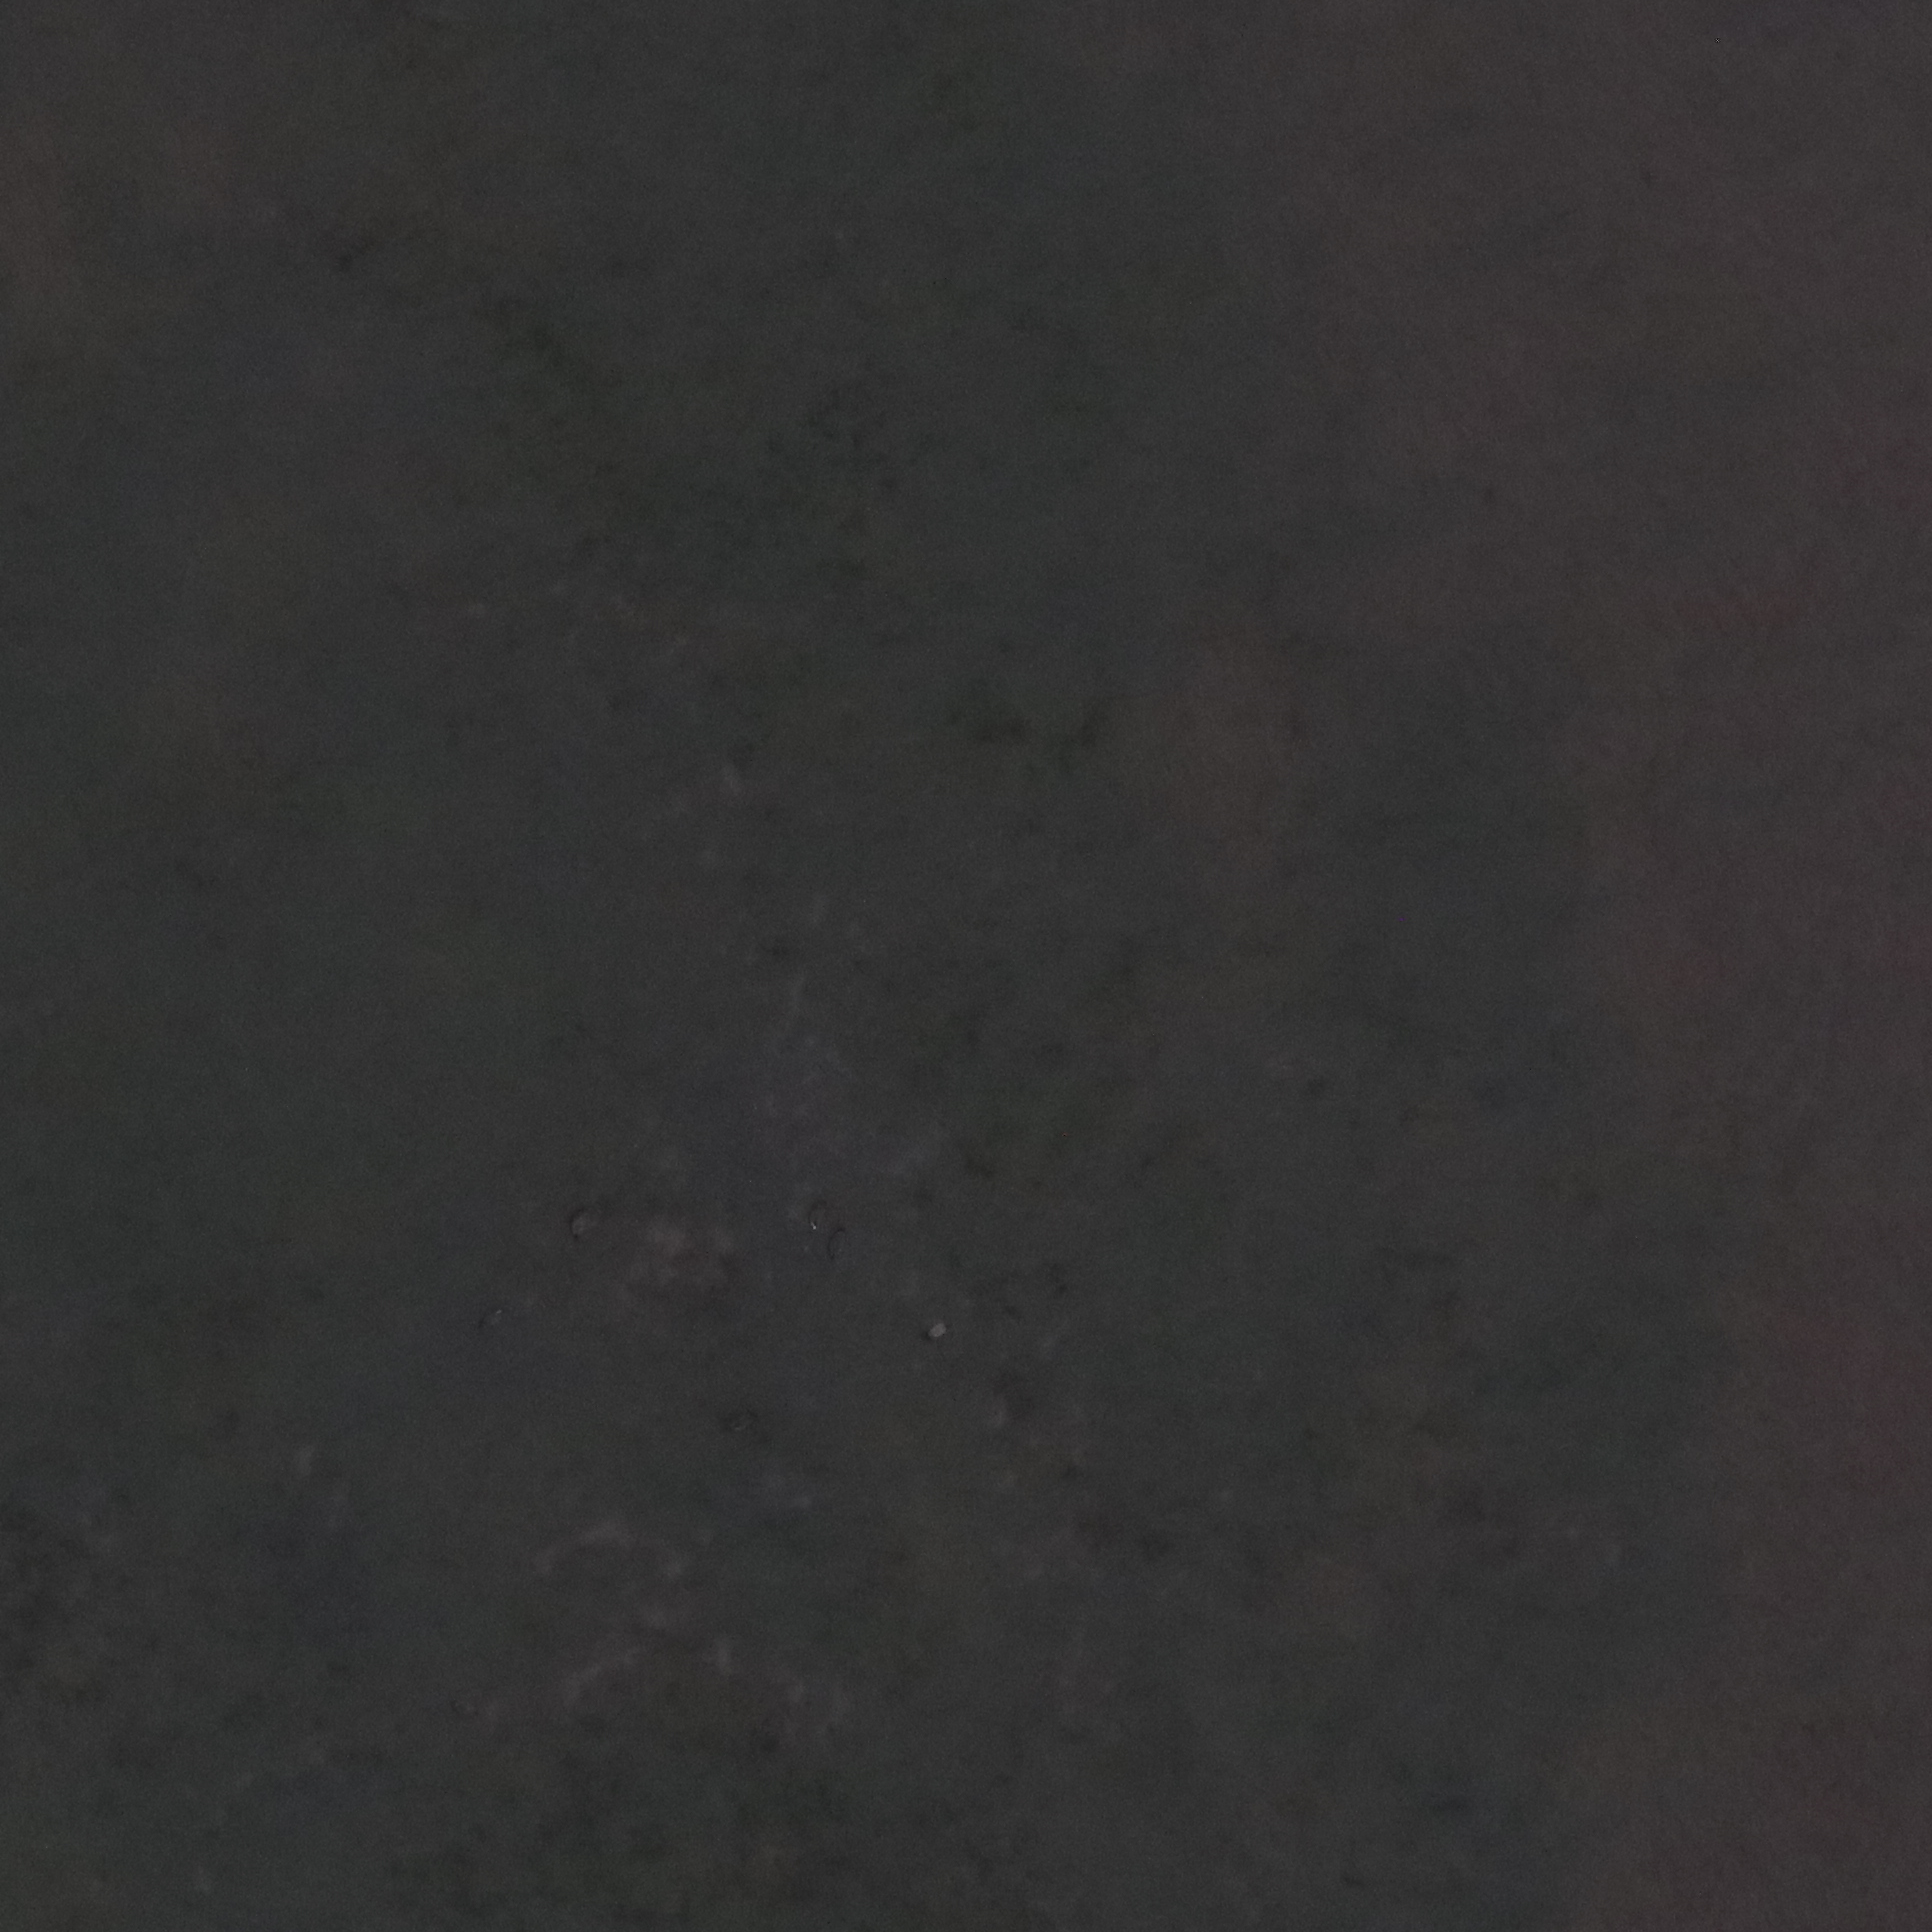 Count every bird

6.